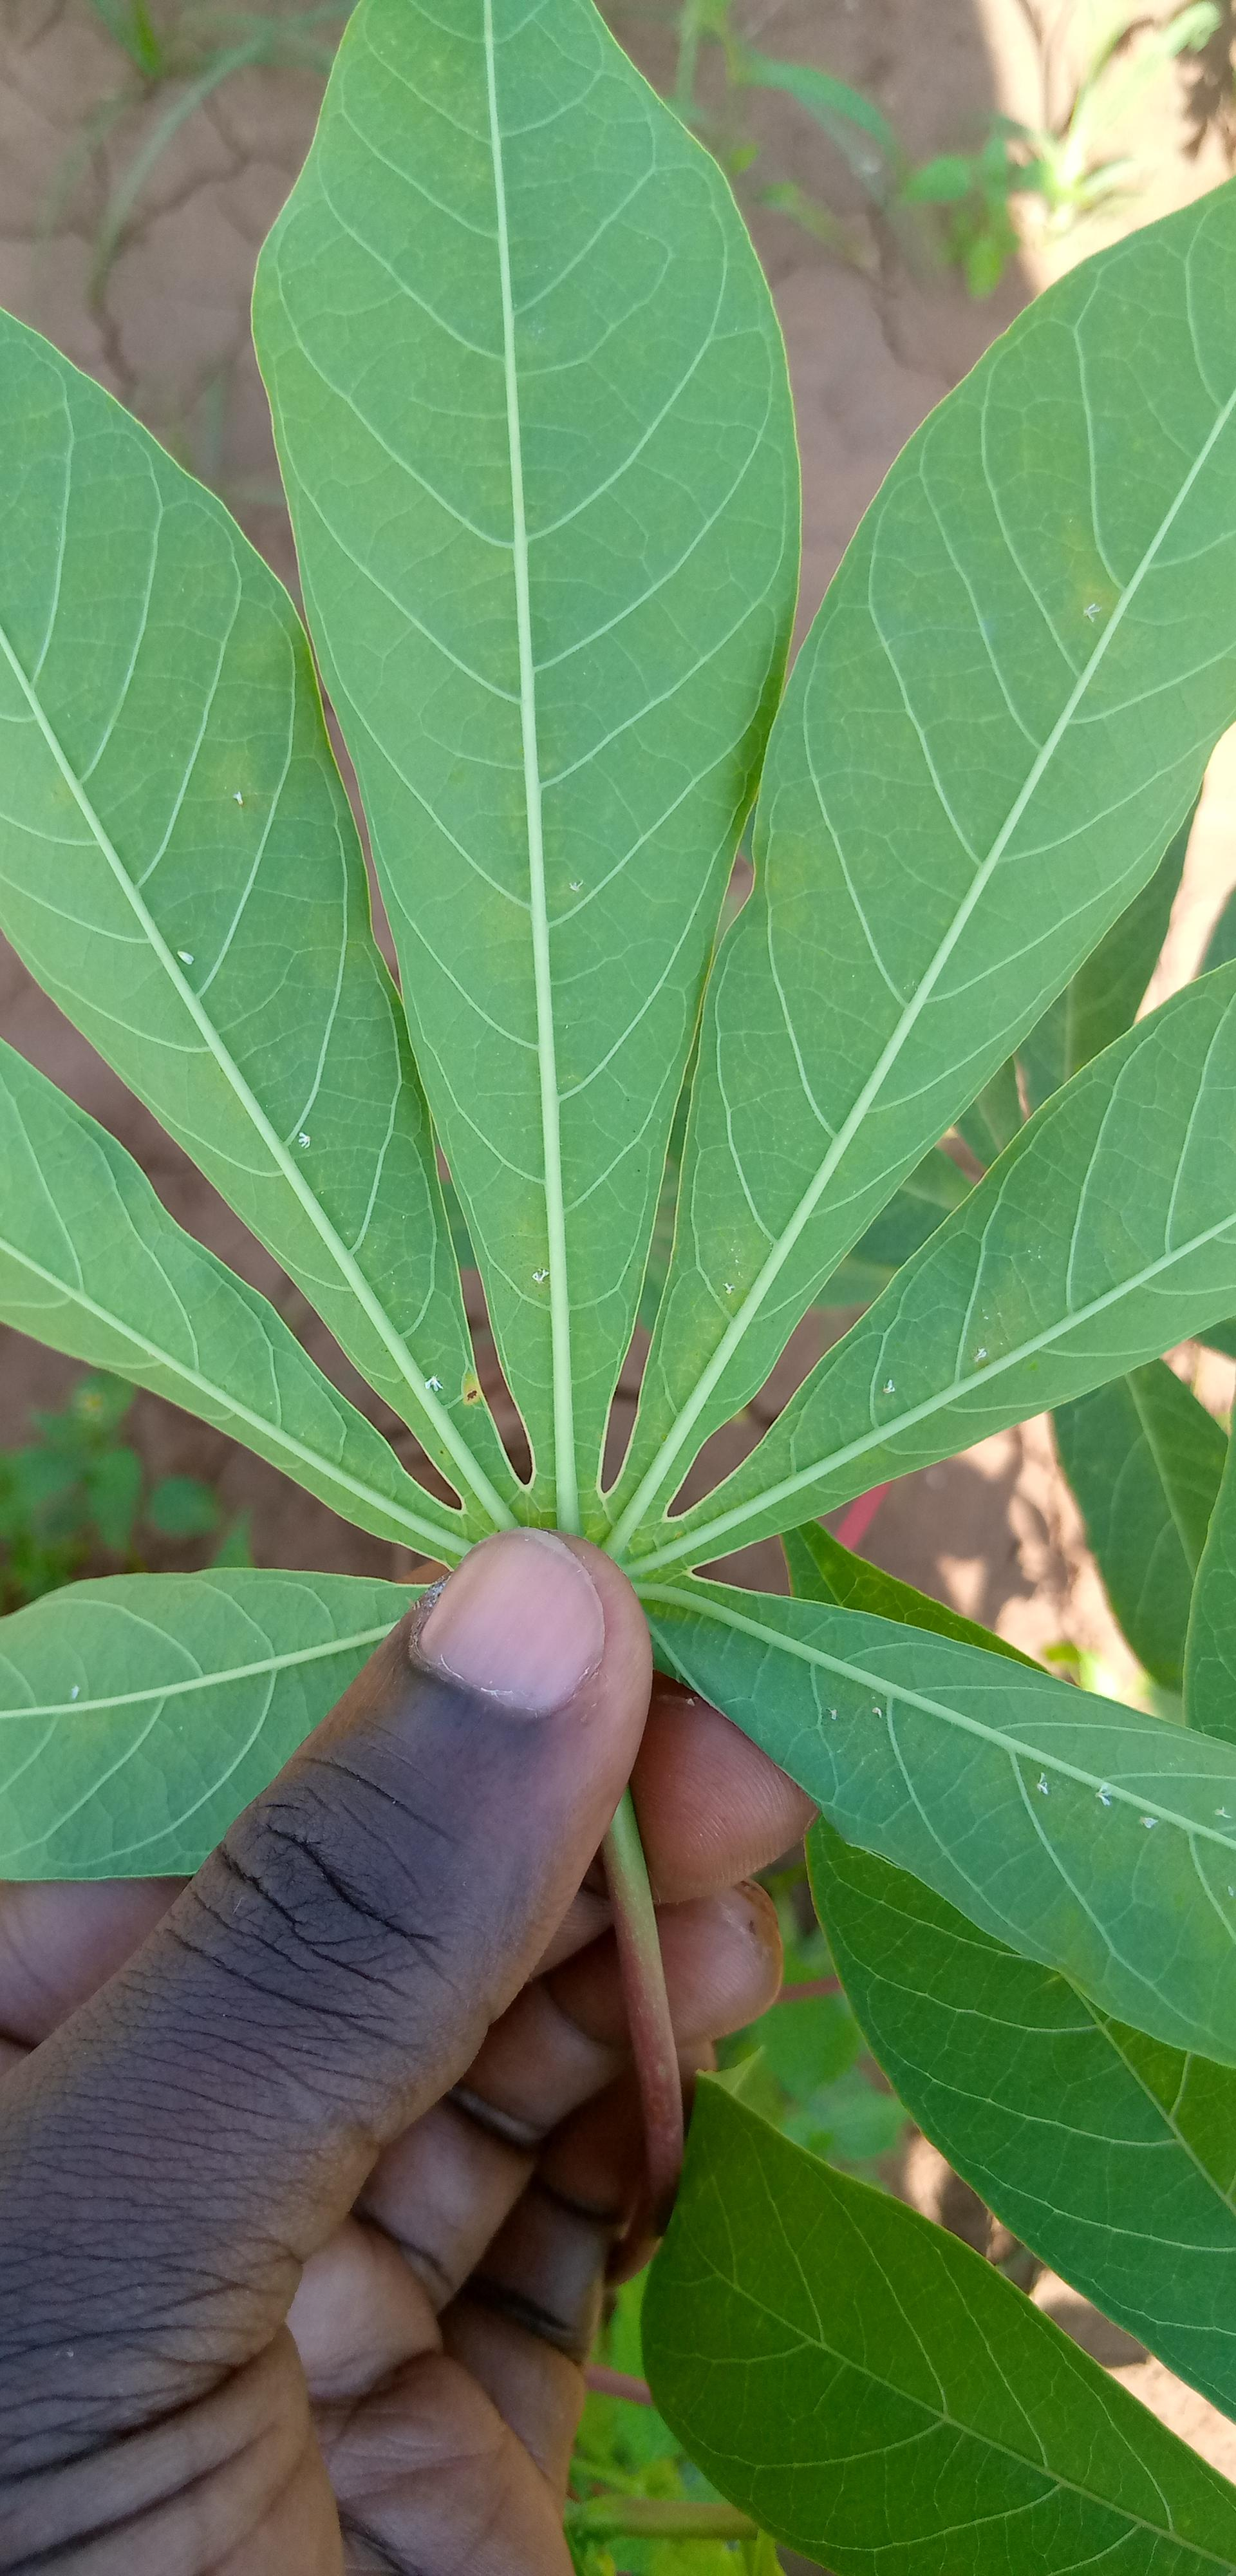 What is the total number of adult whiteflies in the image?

17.